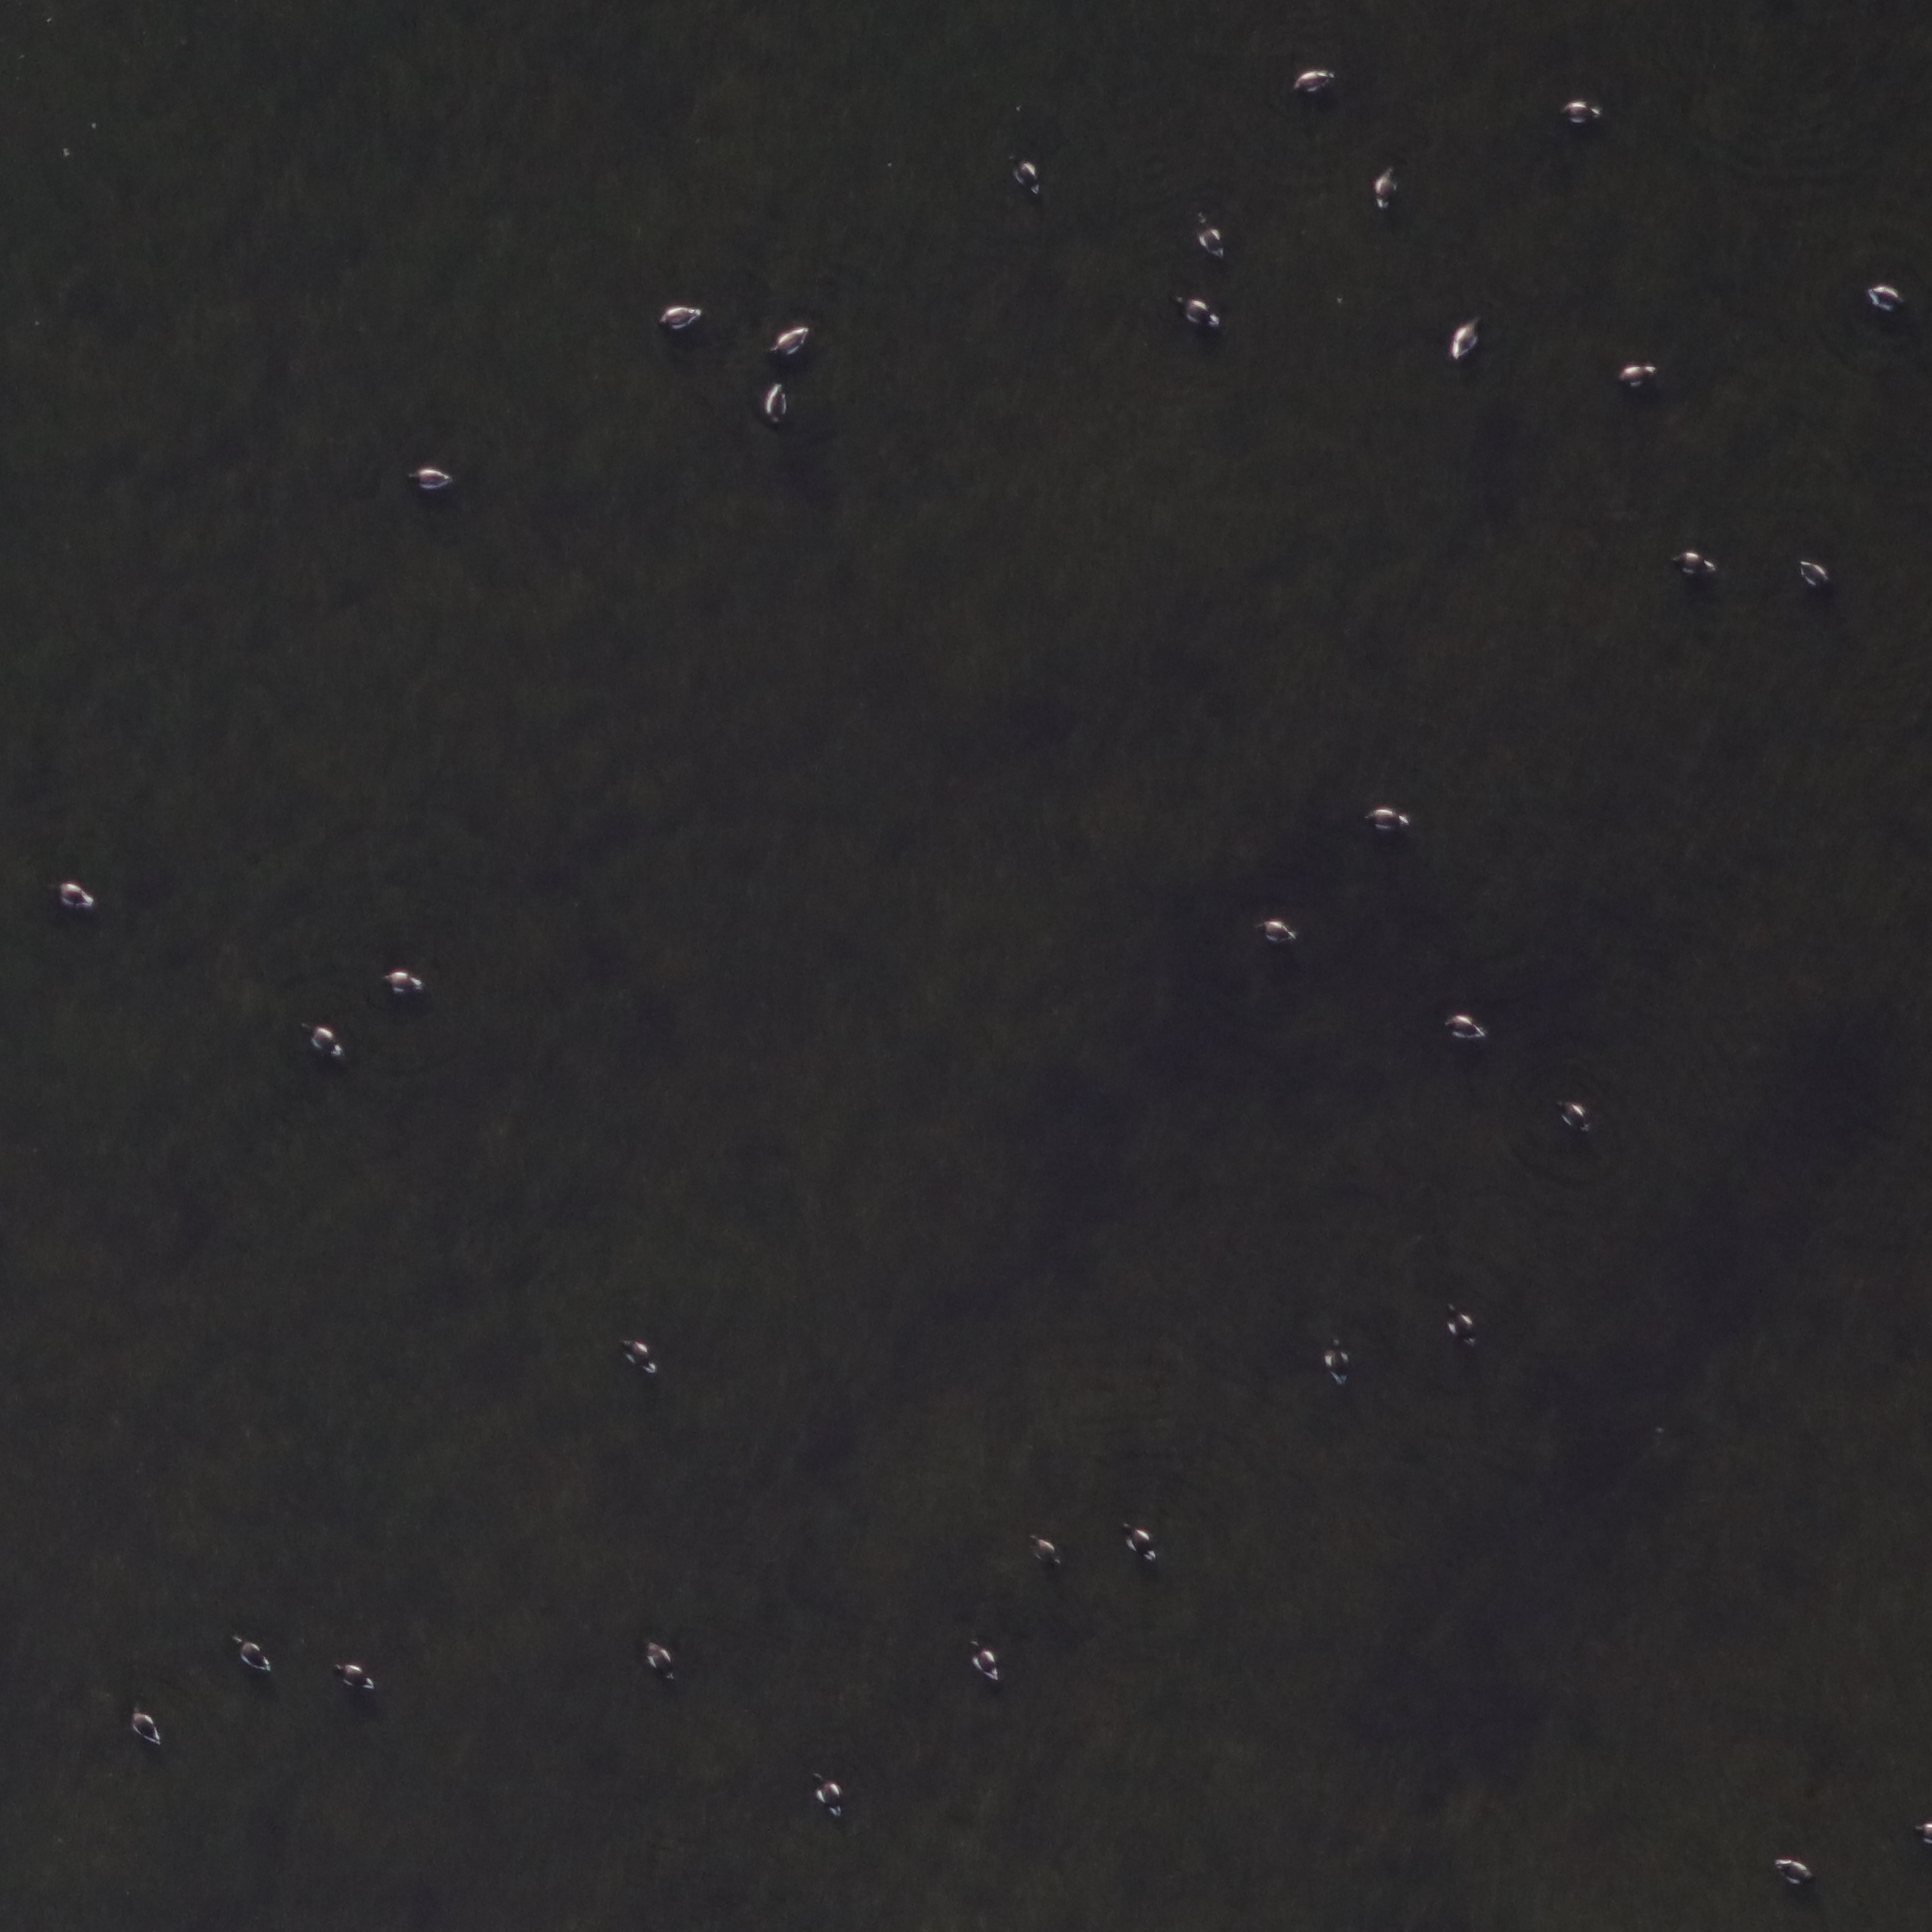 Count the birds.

35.